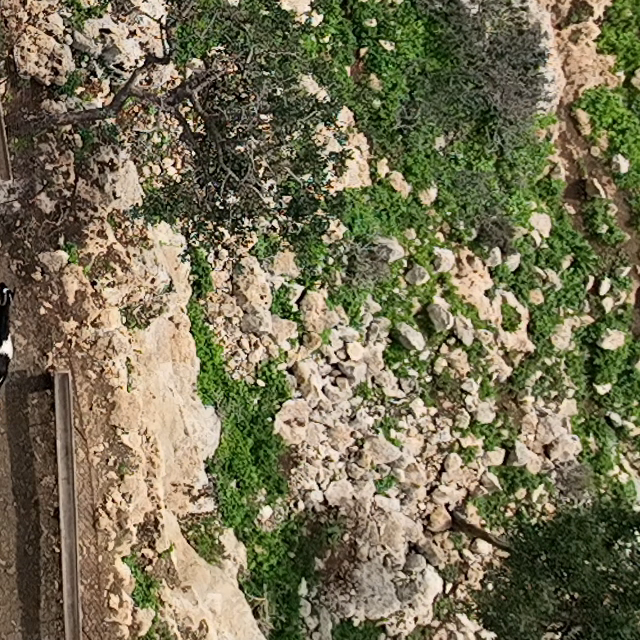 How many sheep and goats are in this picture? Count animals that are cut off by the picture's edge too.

1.